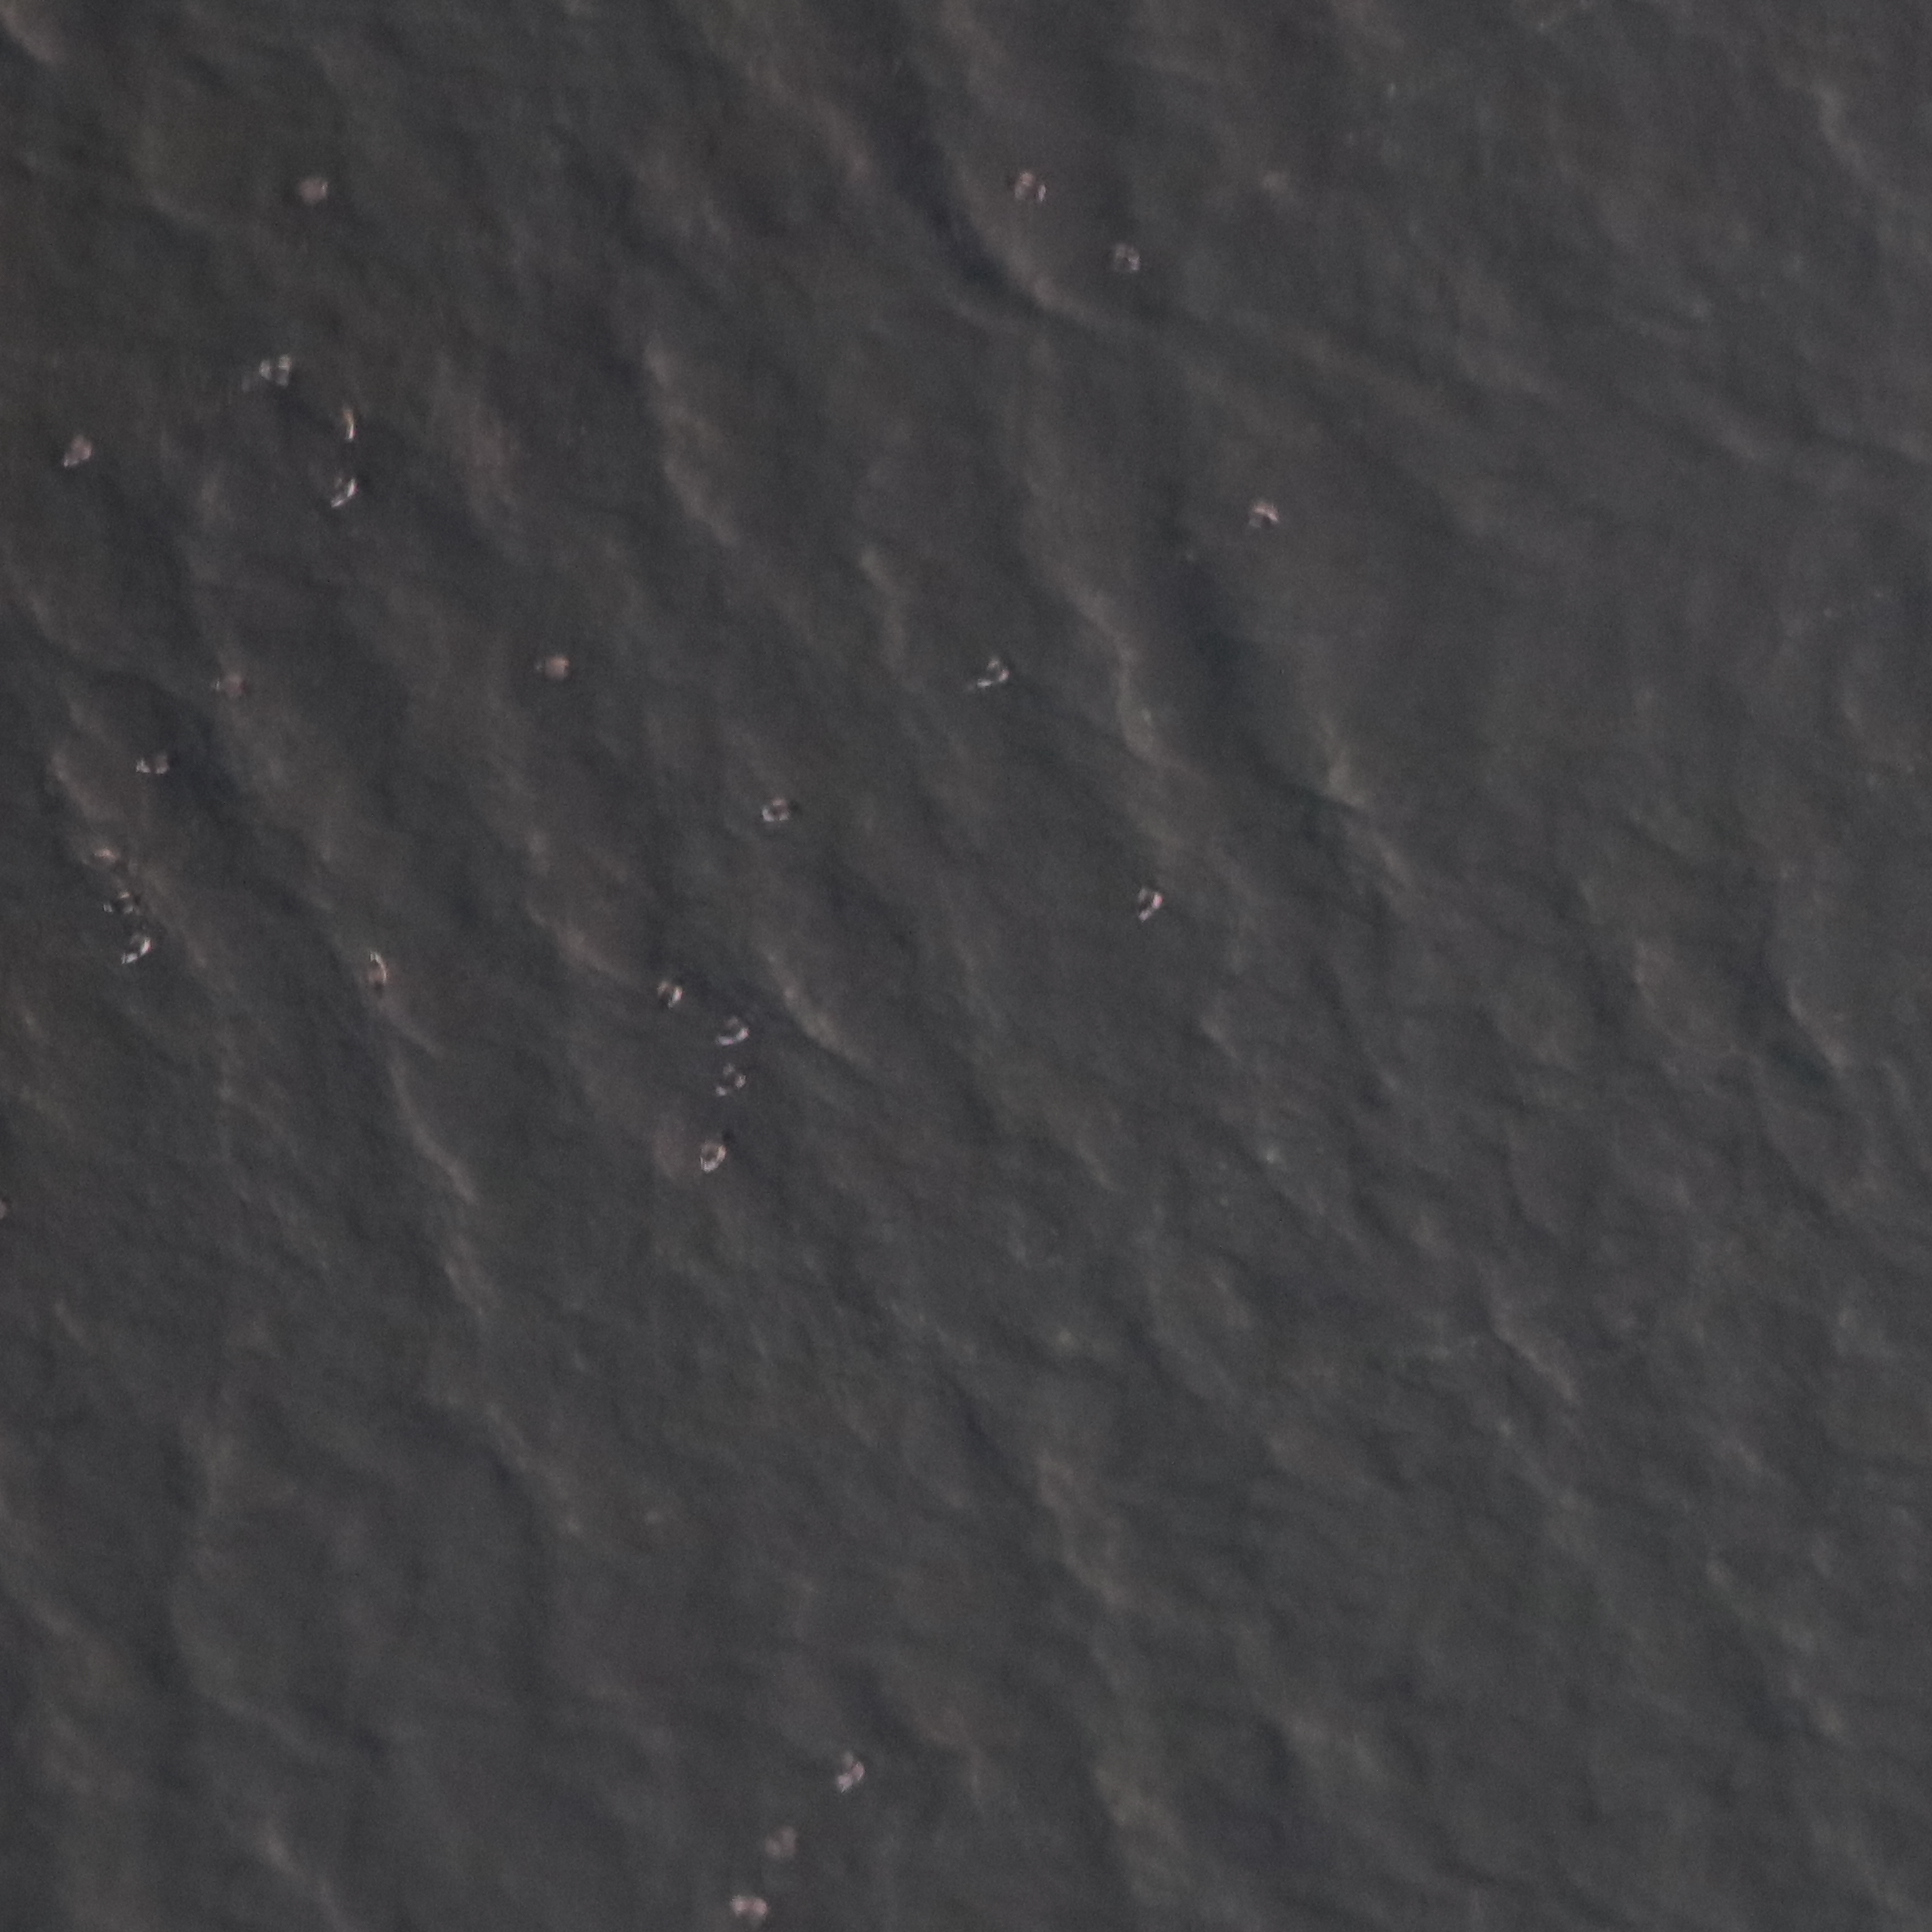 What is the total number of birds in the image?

25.